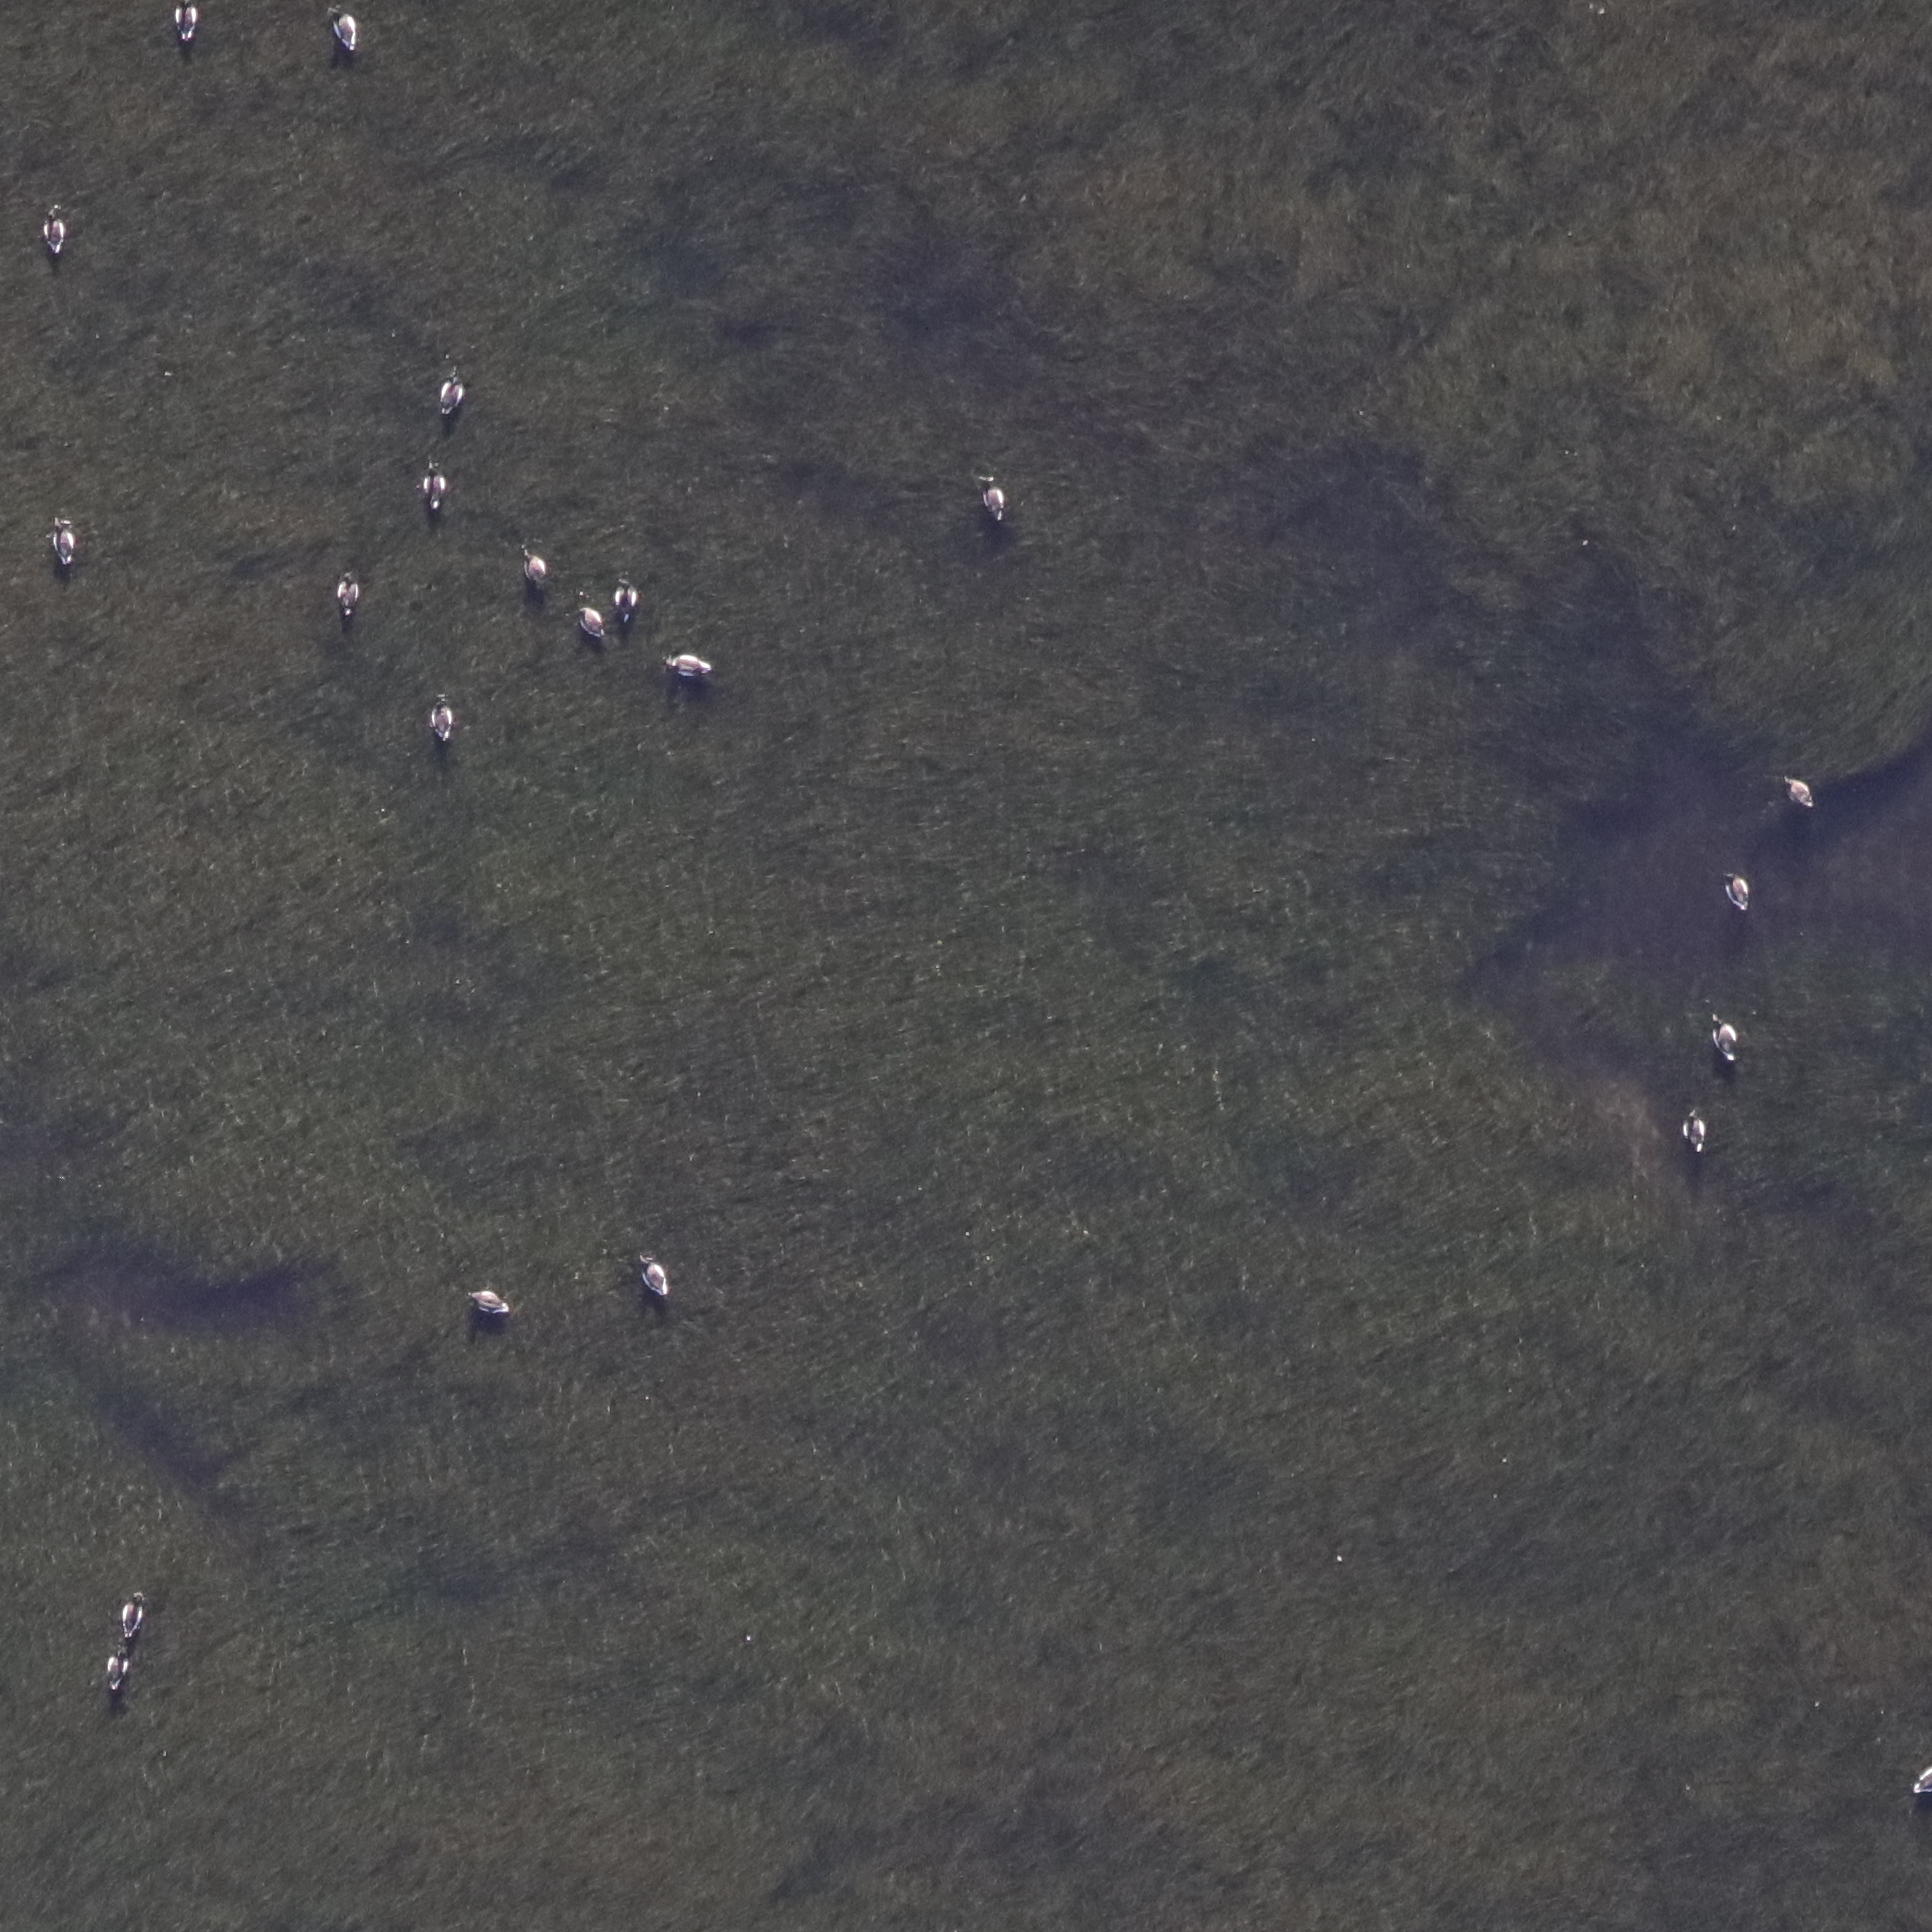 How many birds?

21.